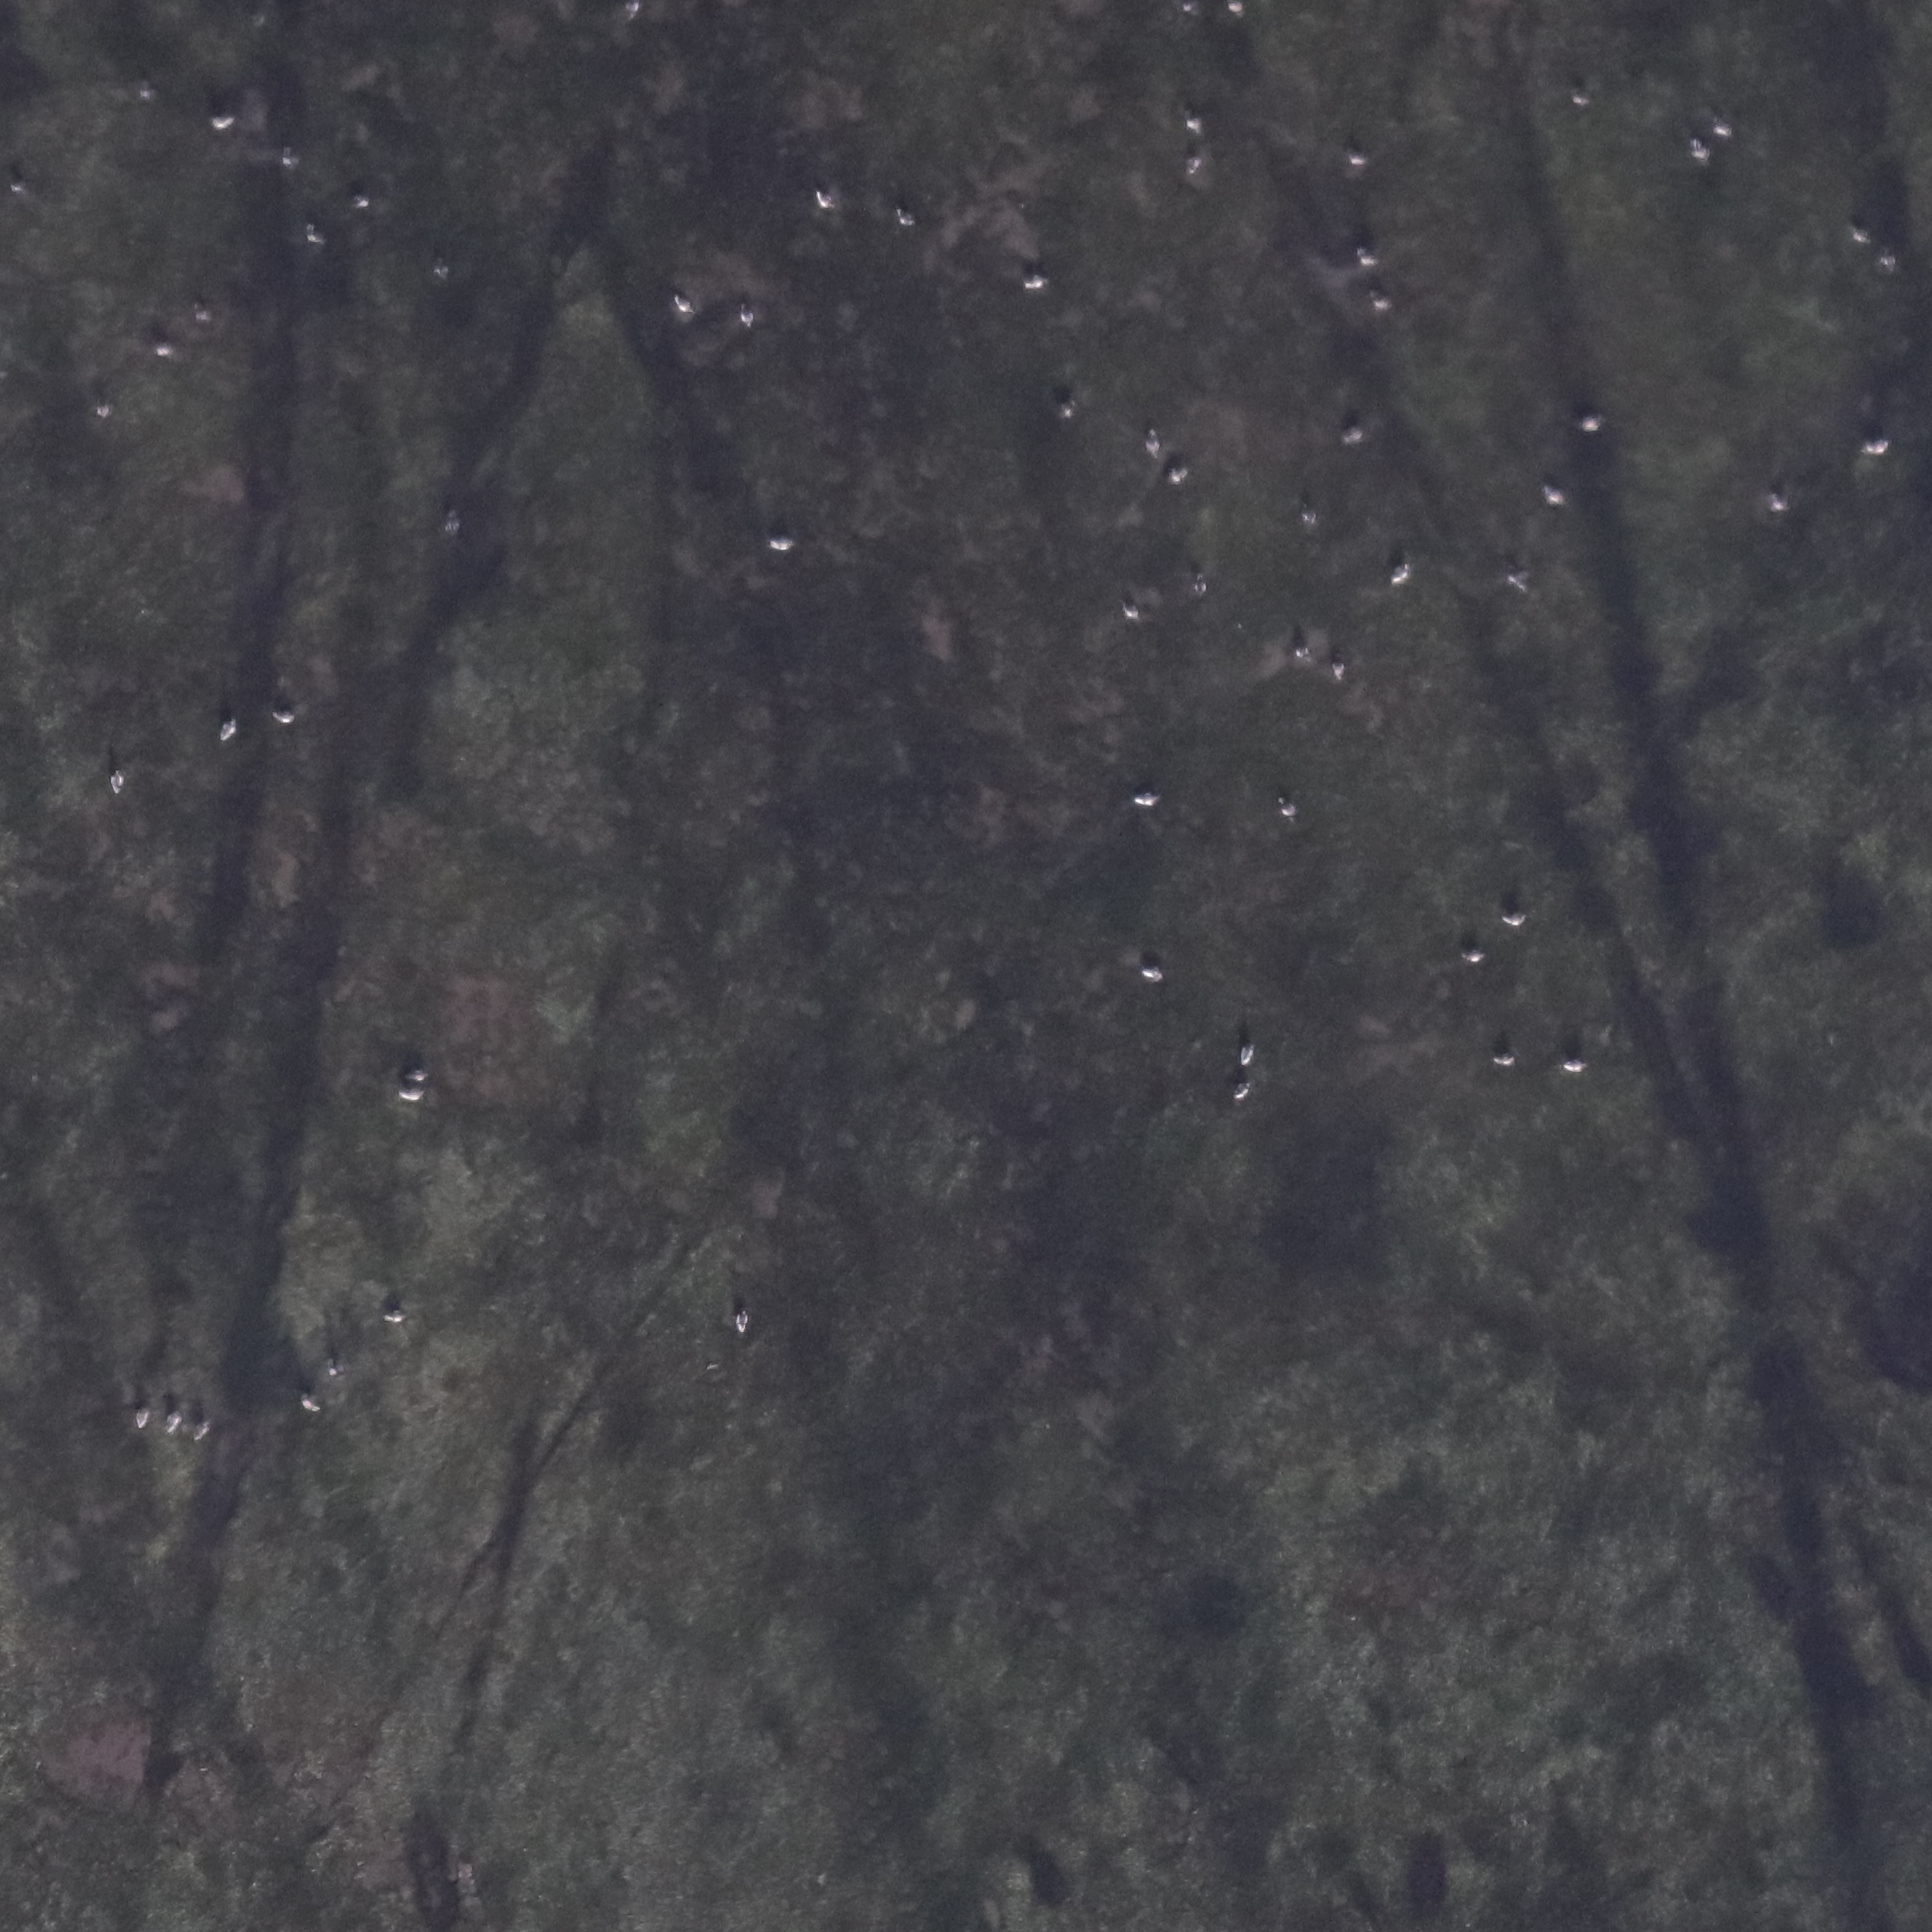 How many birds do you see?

64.